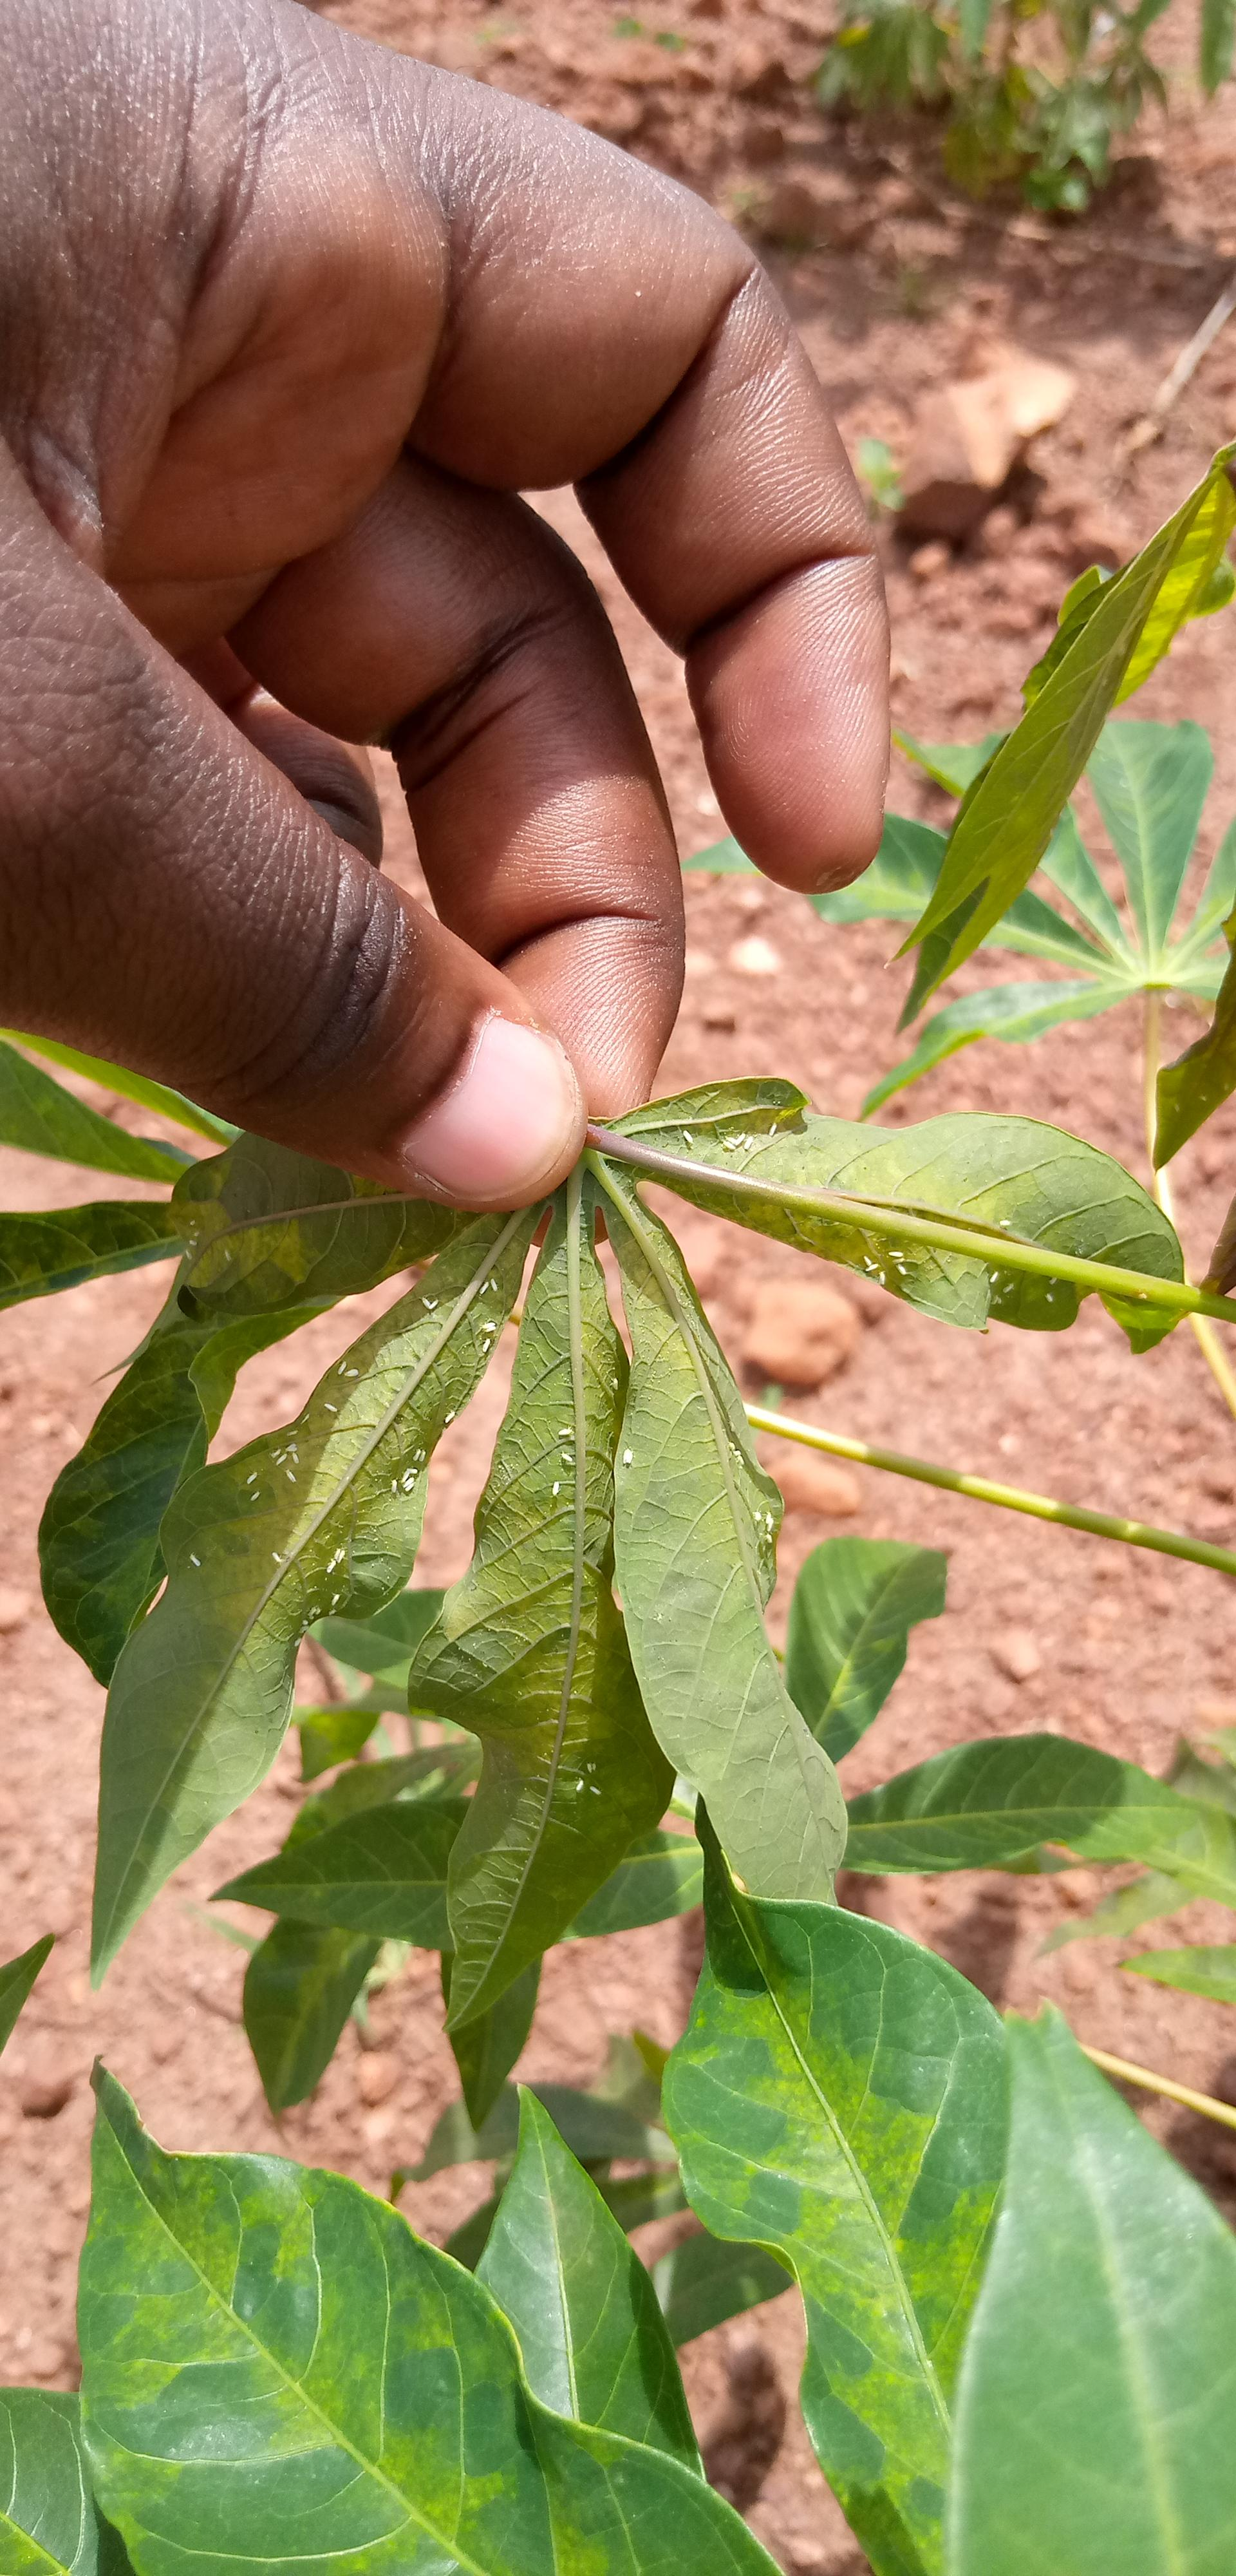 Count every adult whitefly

76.